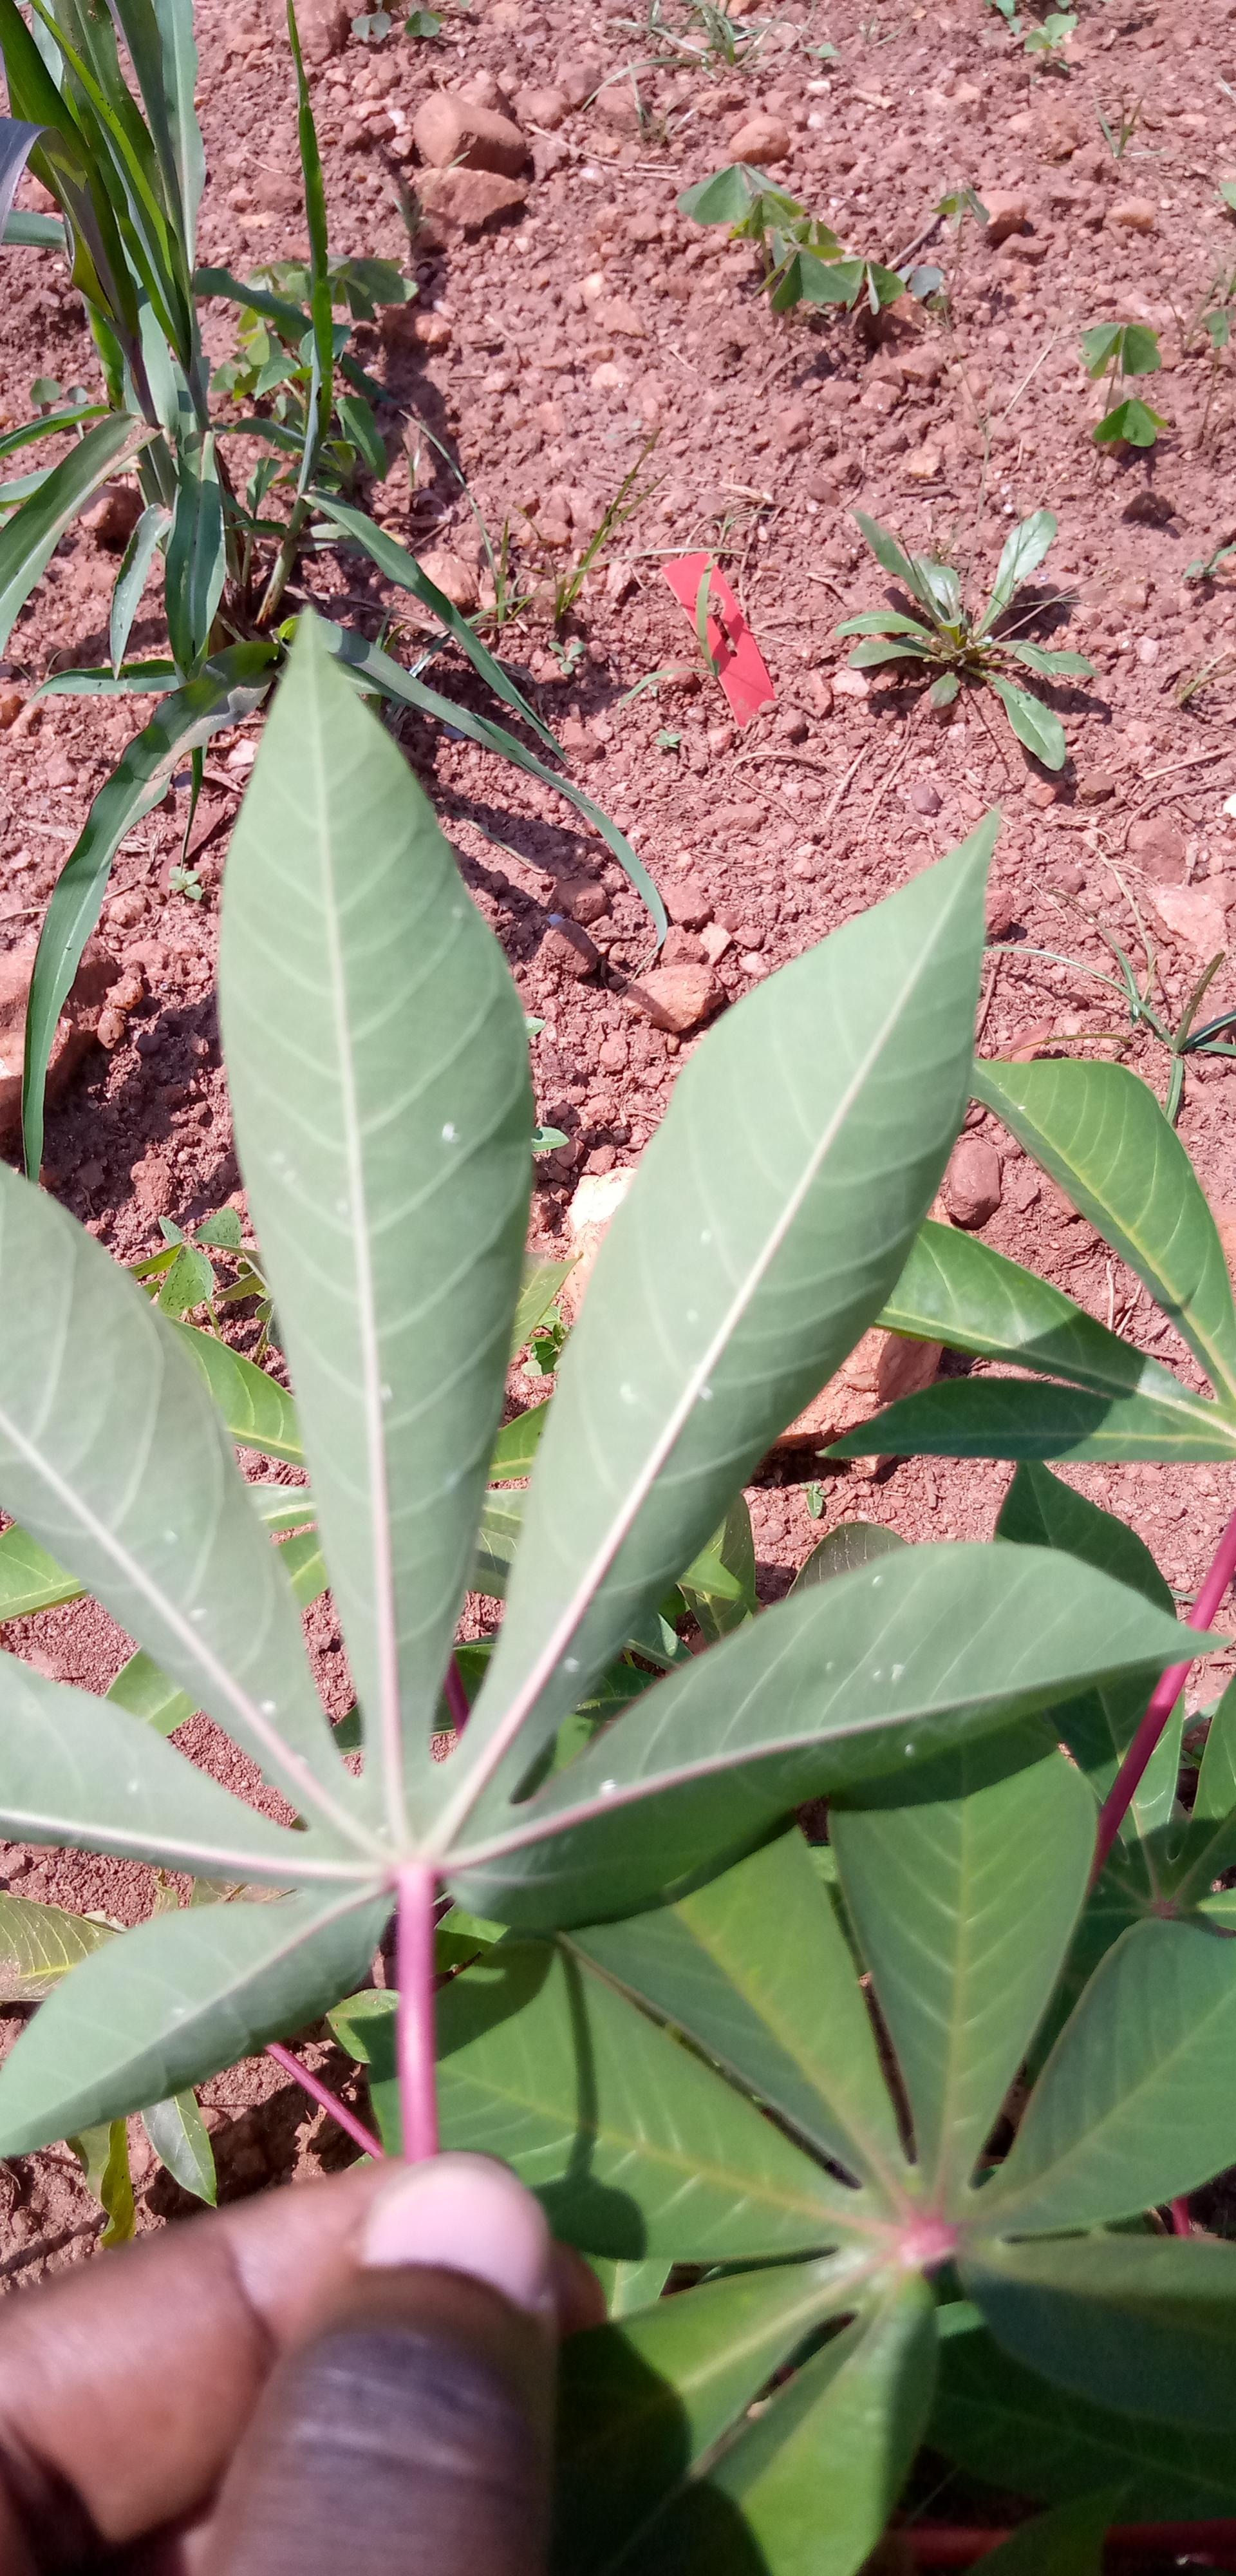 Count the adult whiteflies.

22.